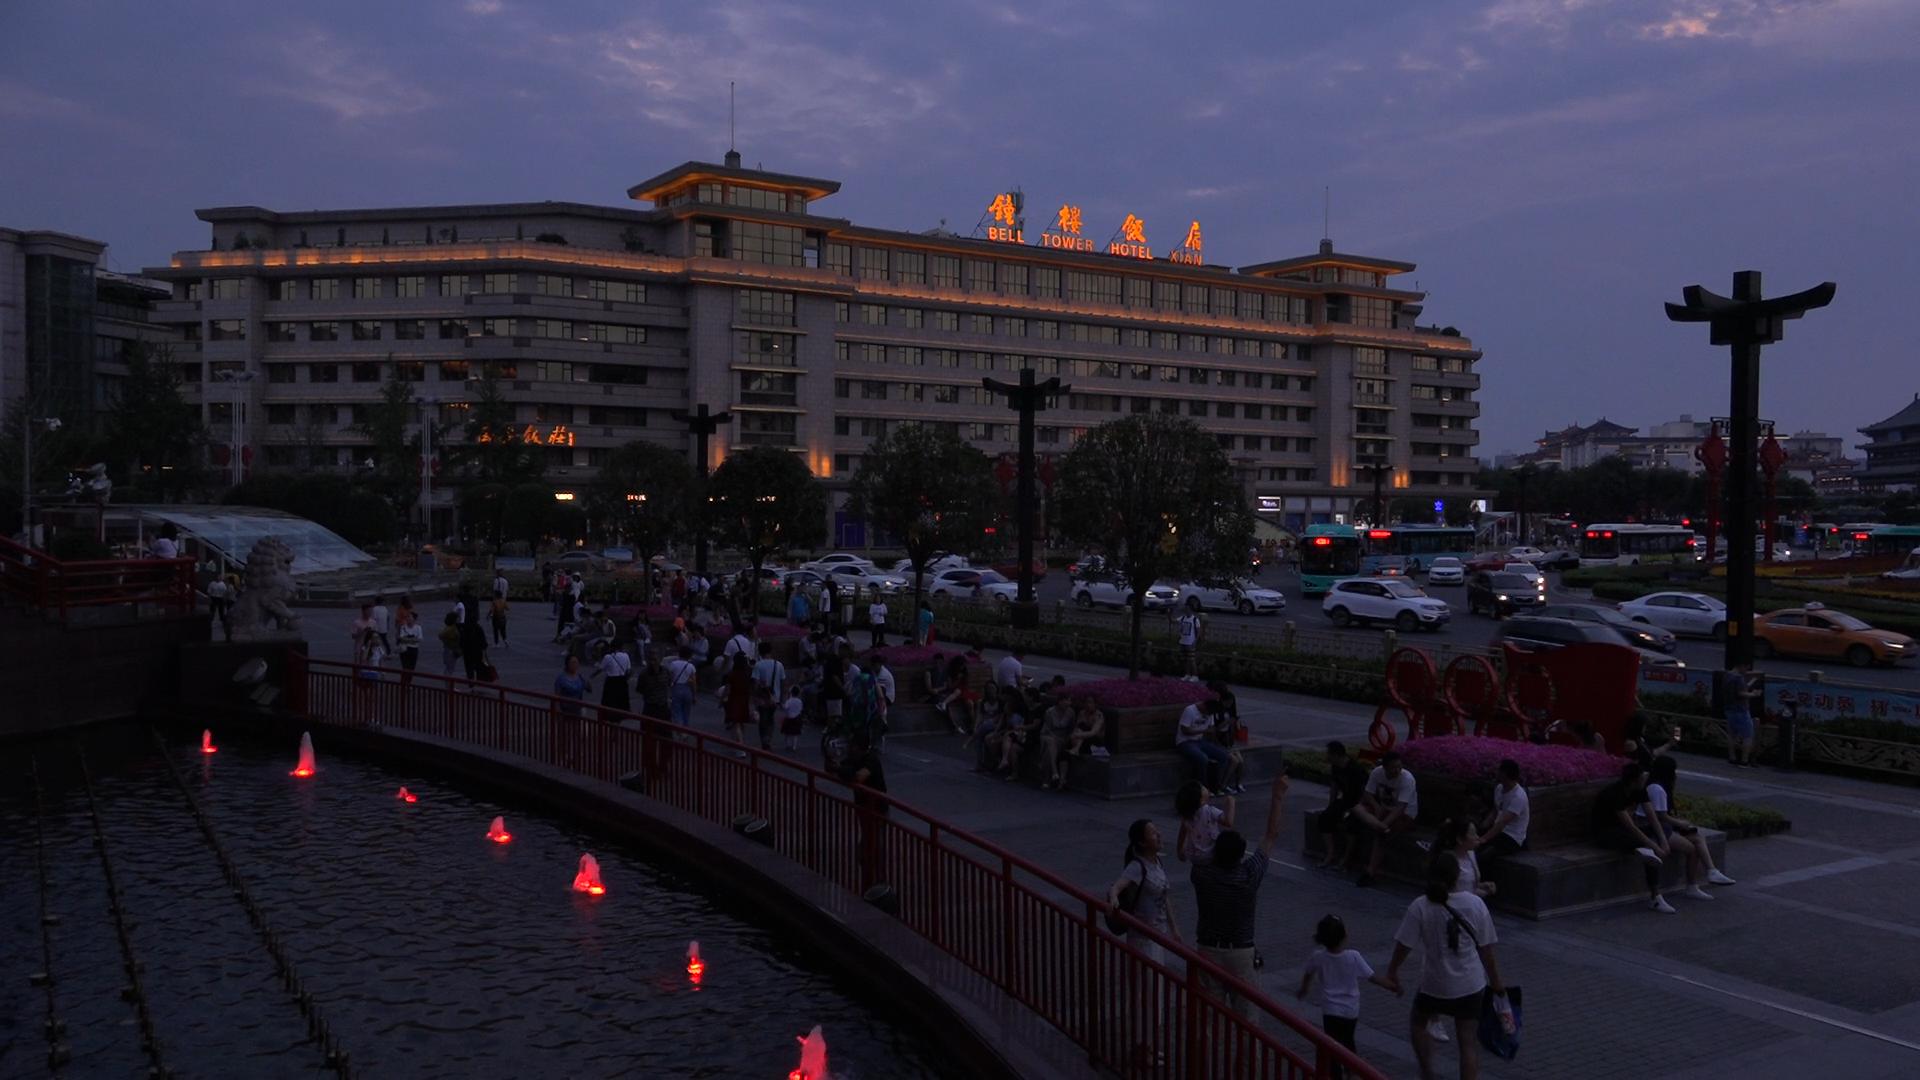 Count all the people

126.